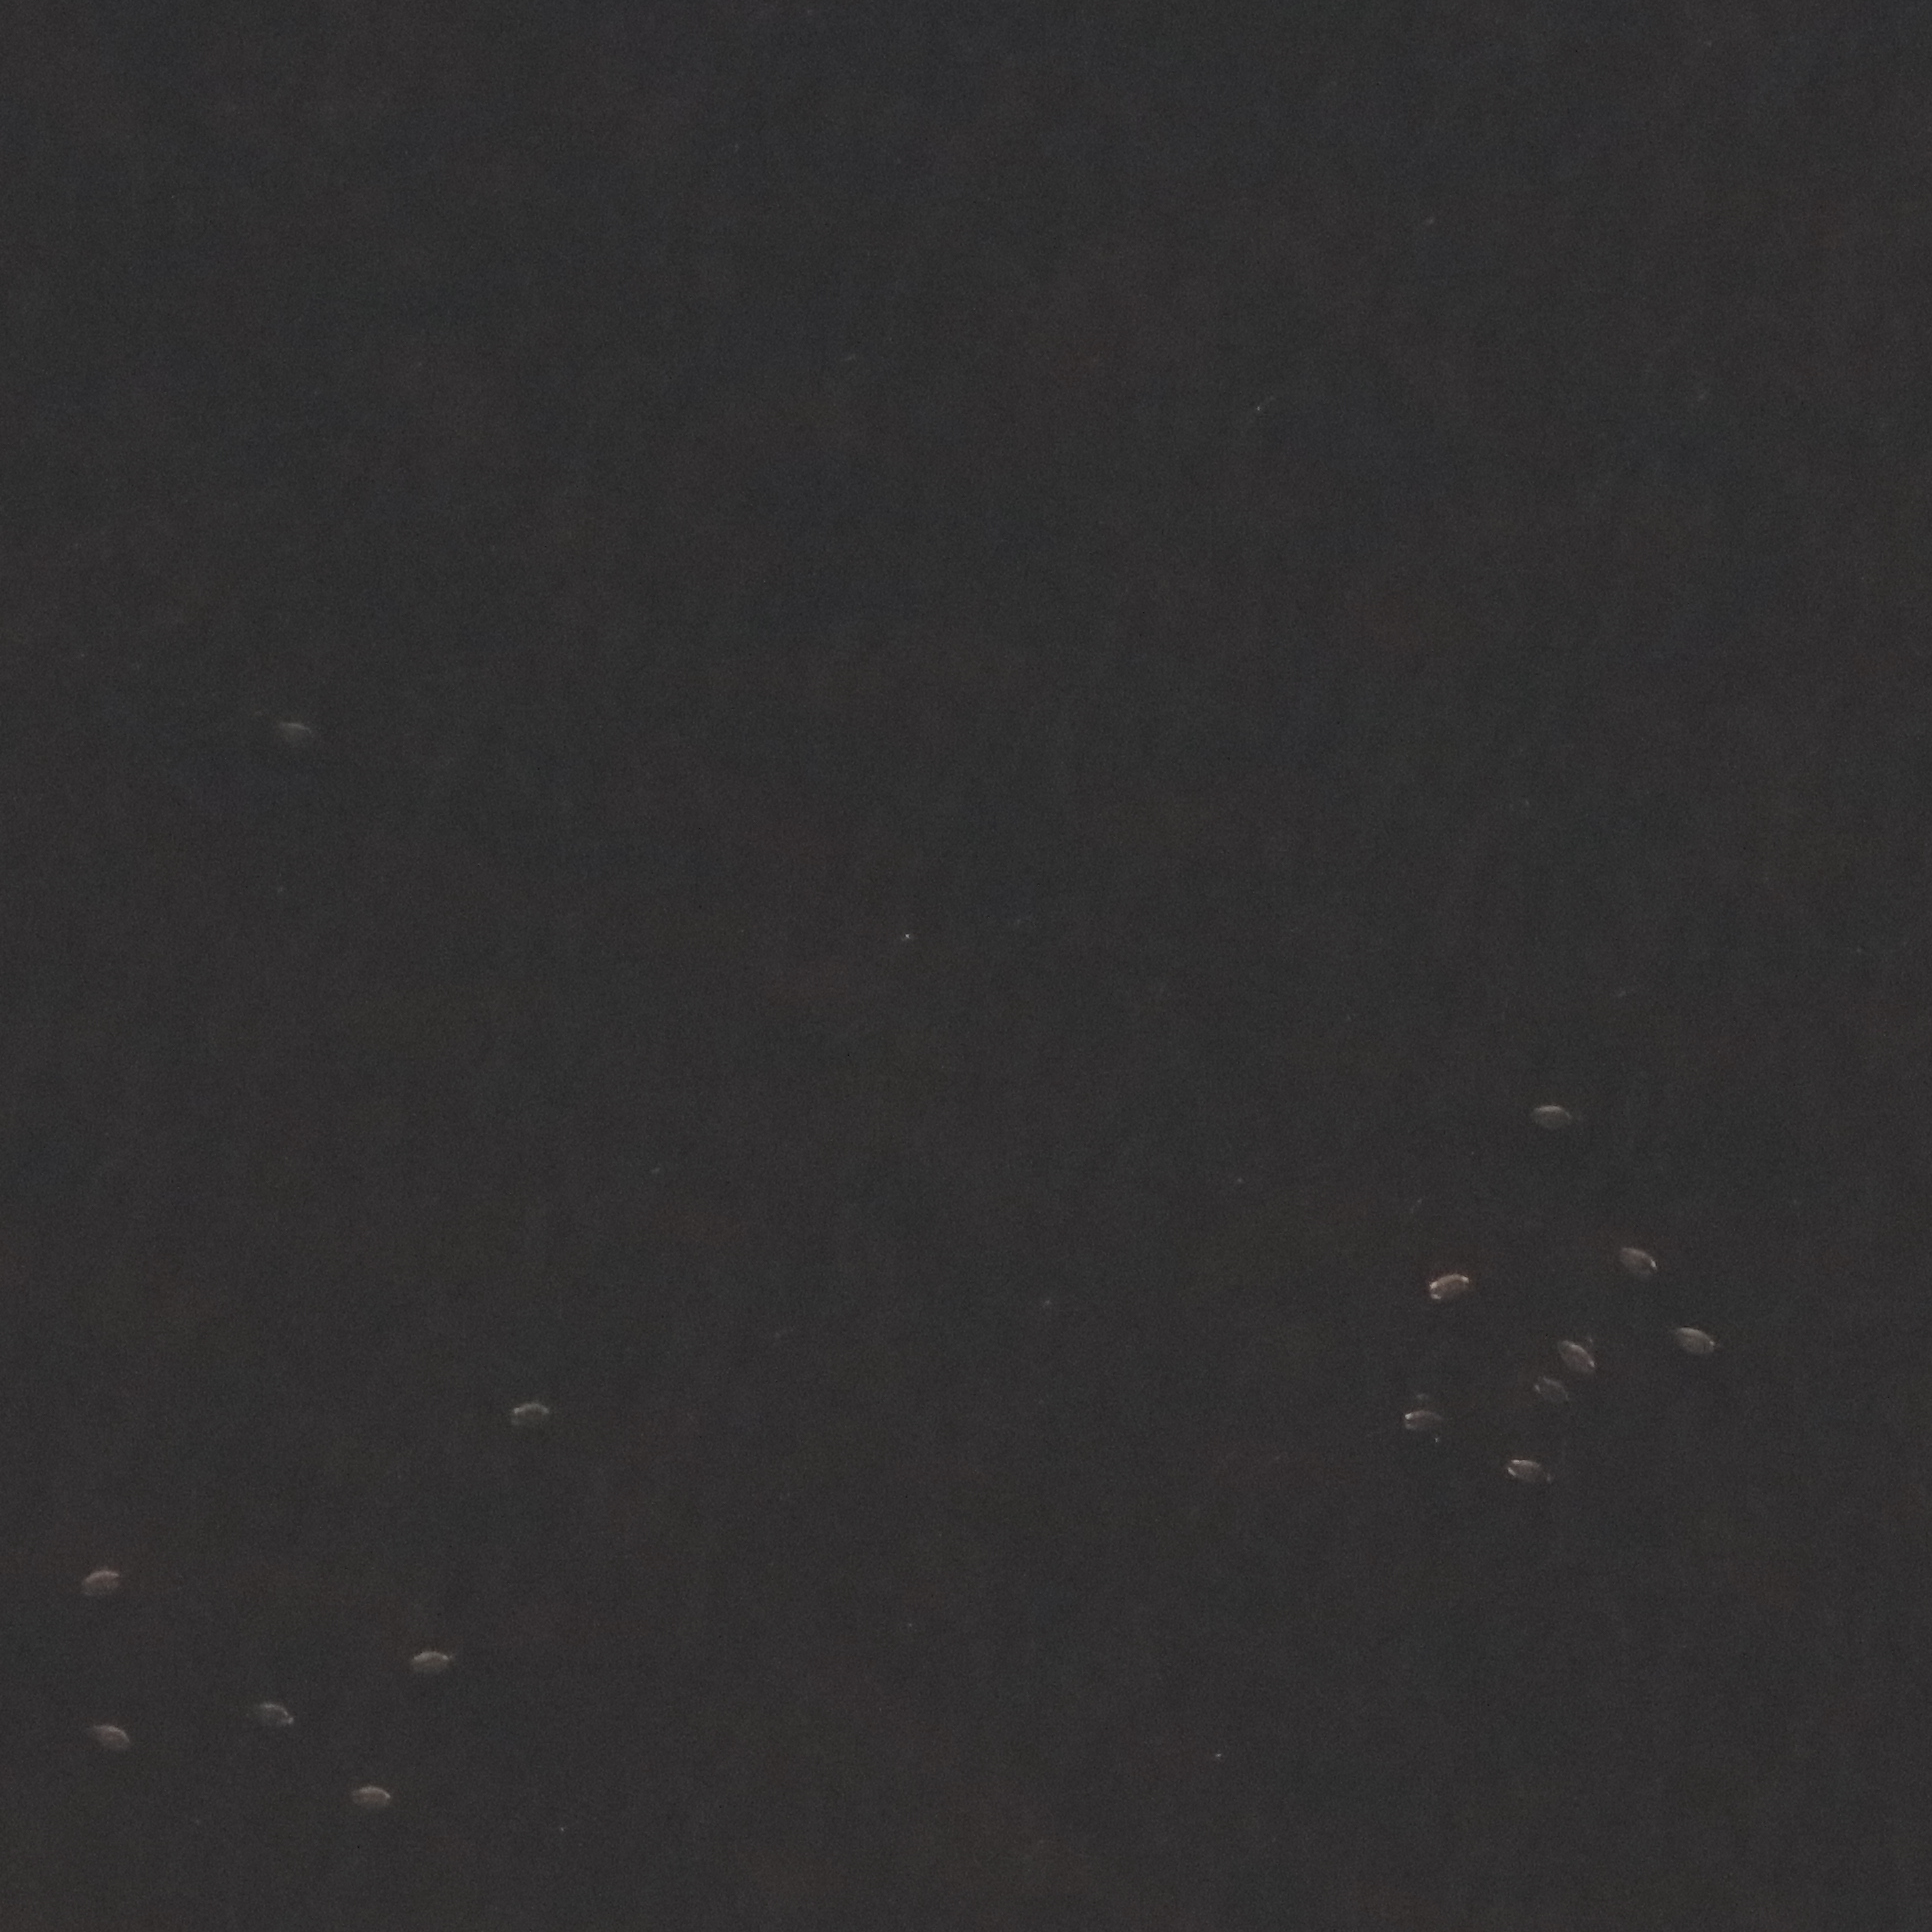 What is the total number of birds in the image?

15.